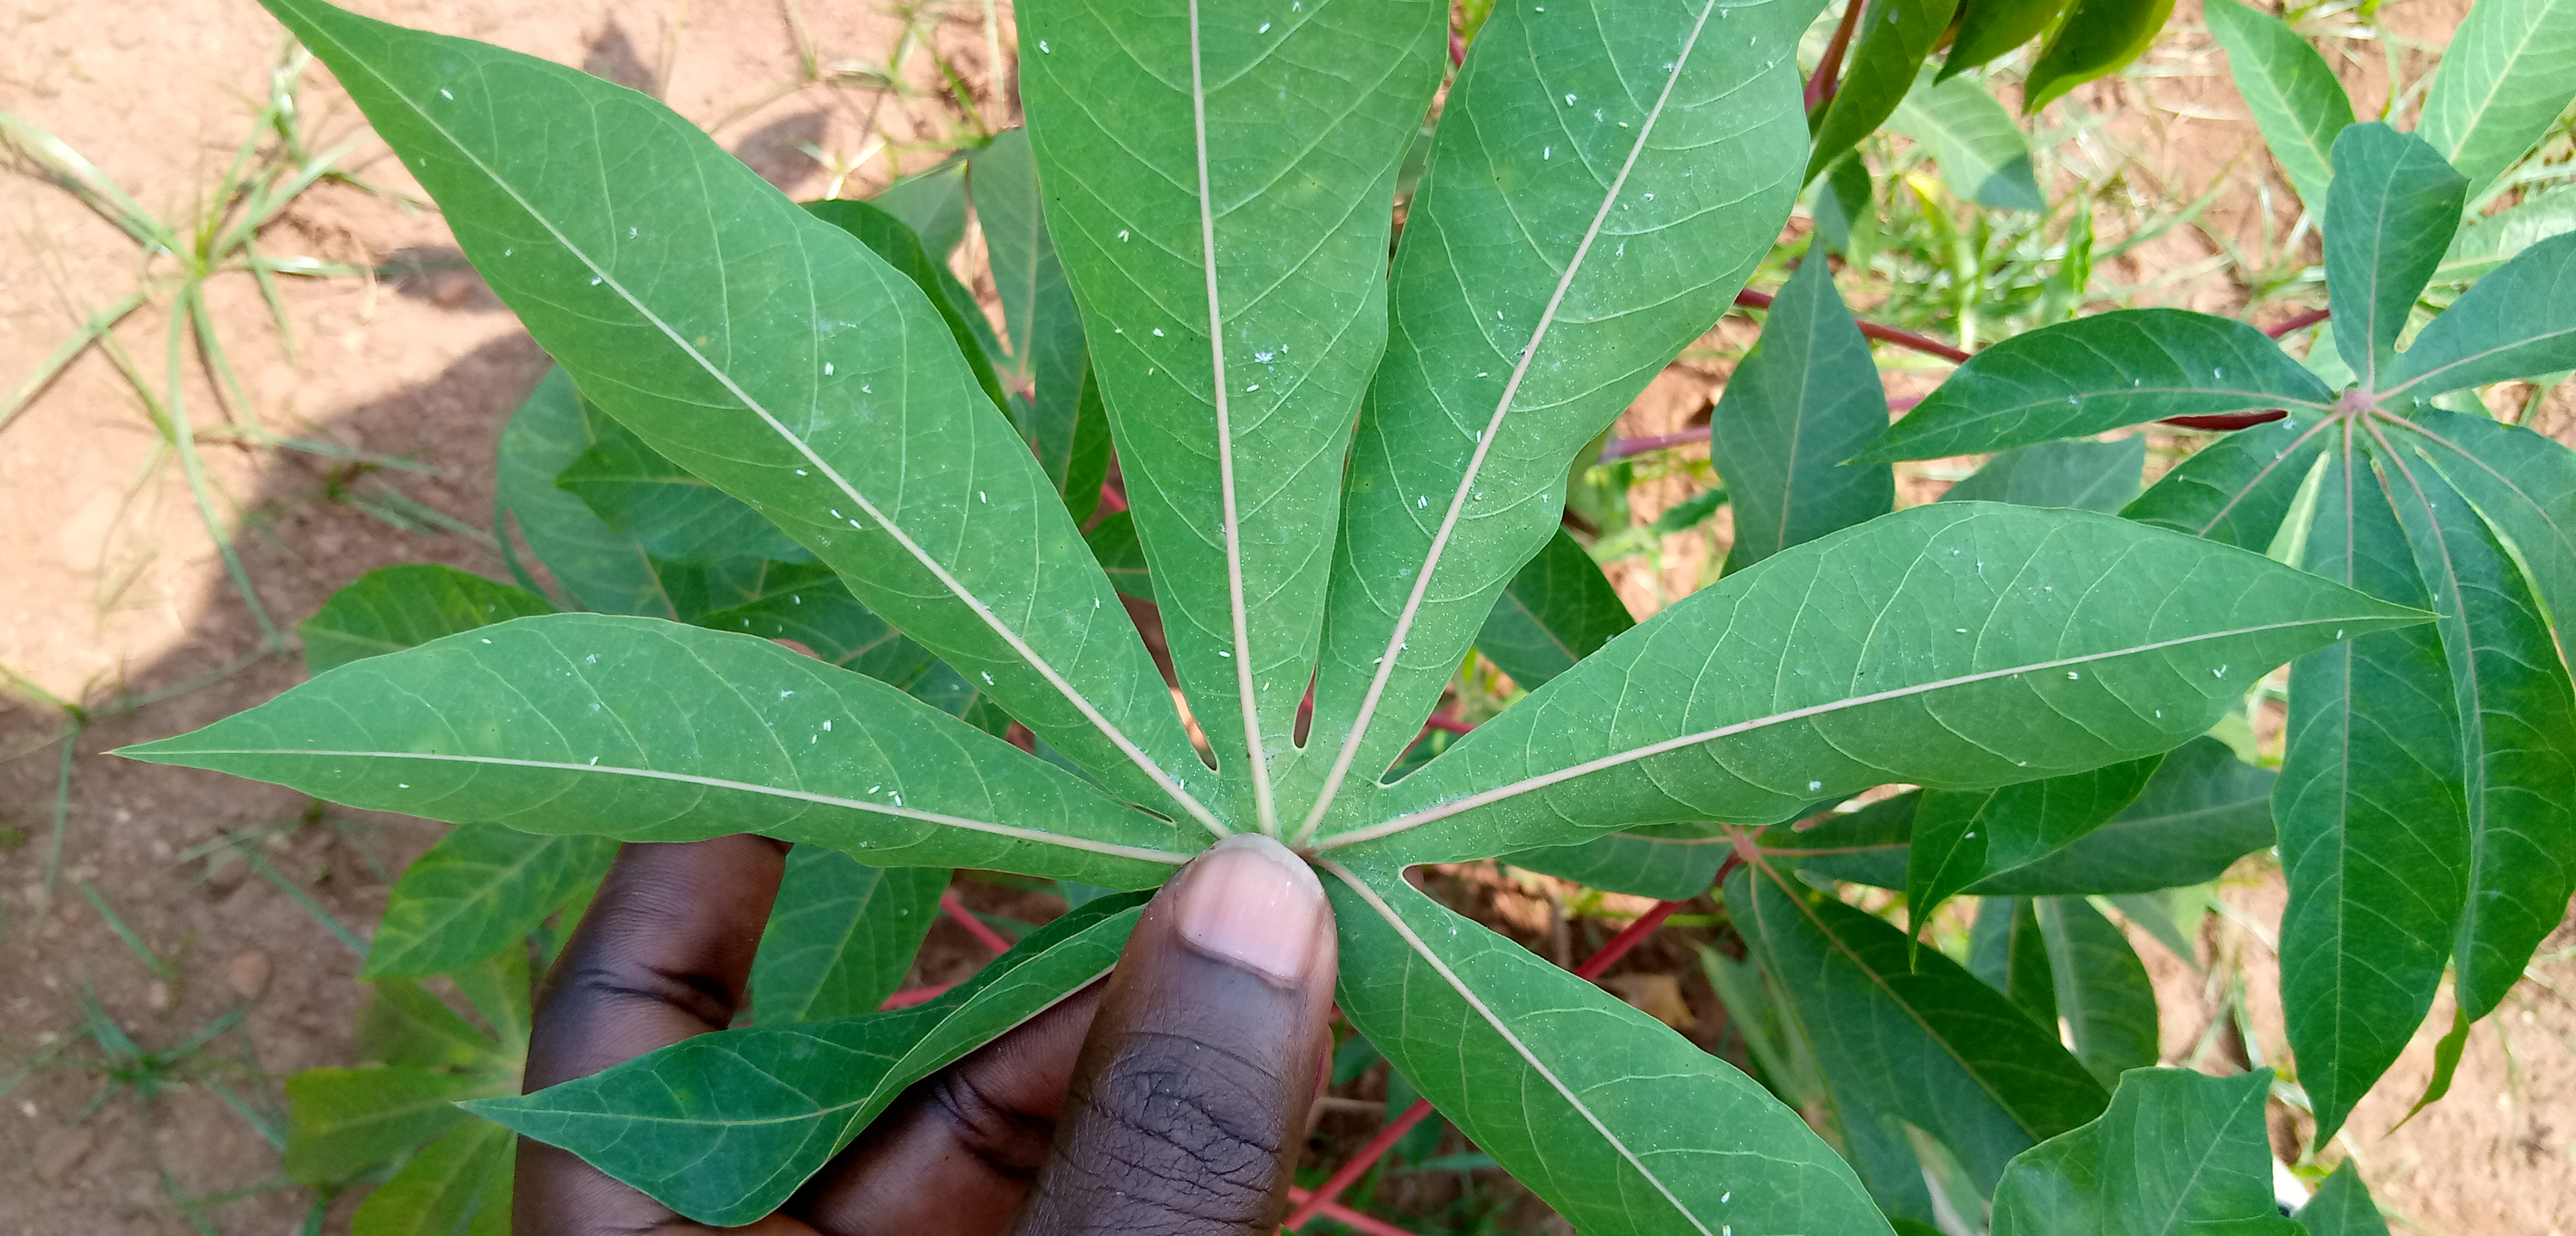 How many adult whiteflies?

45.